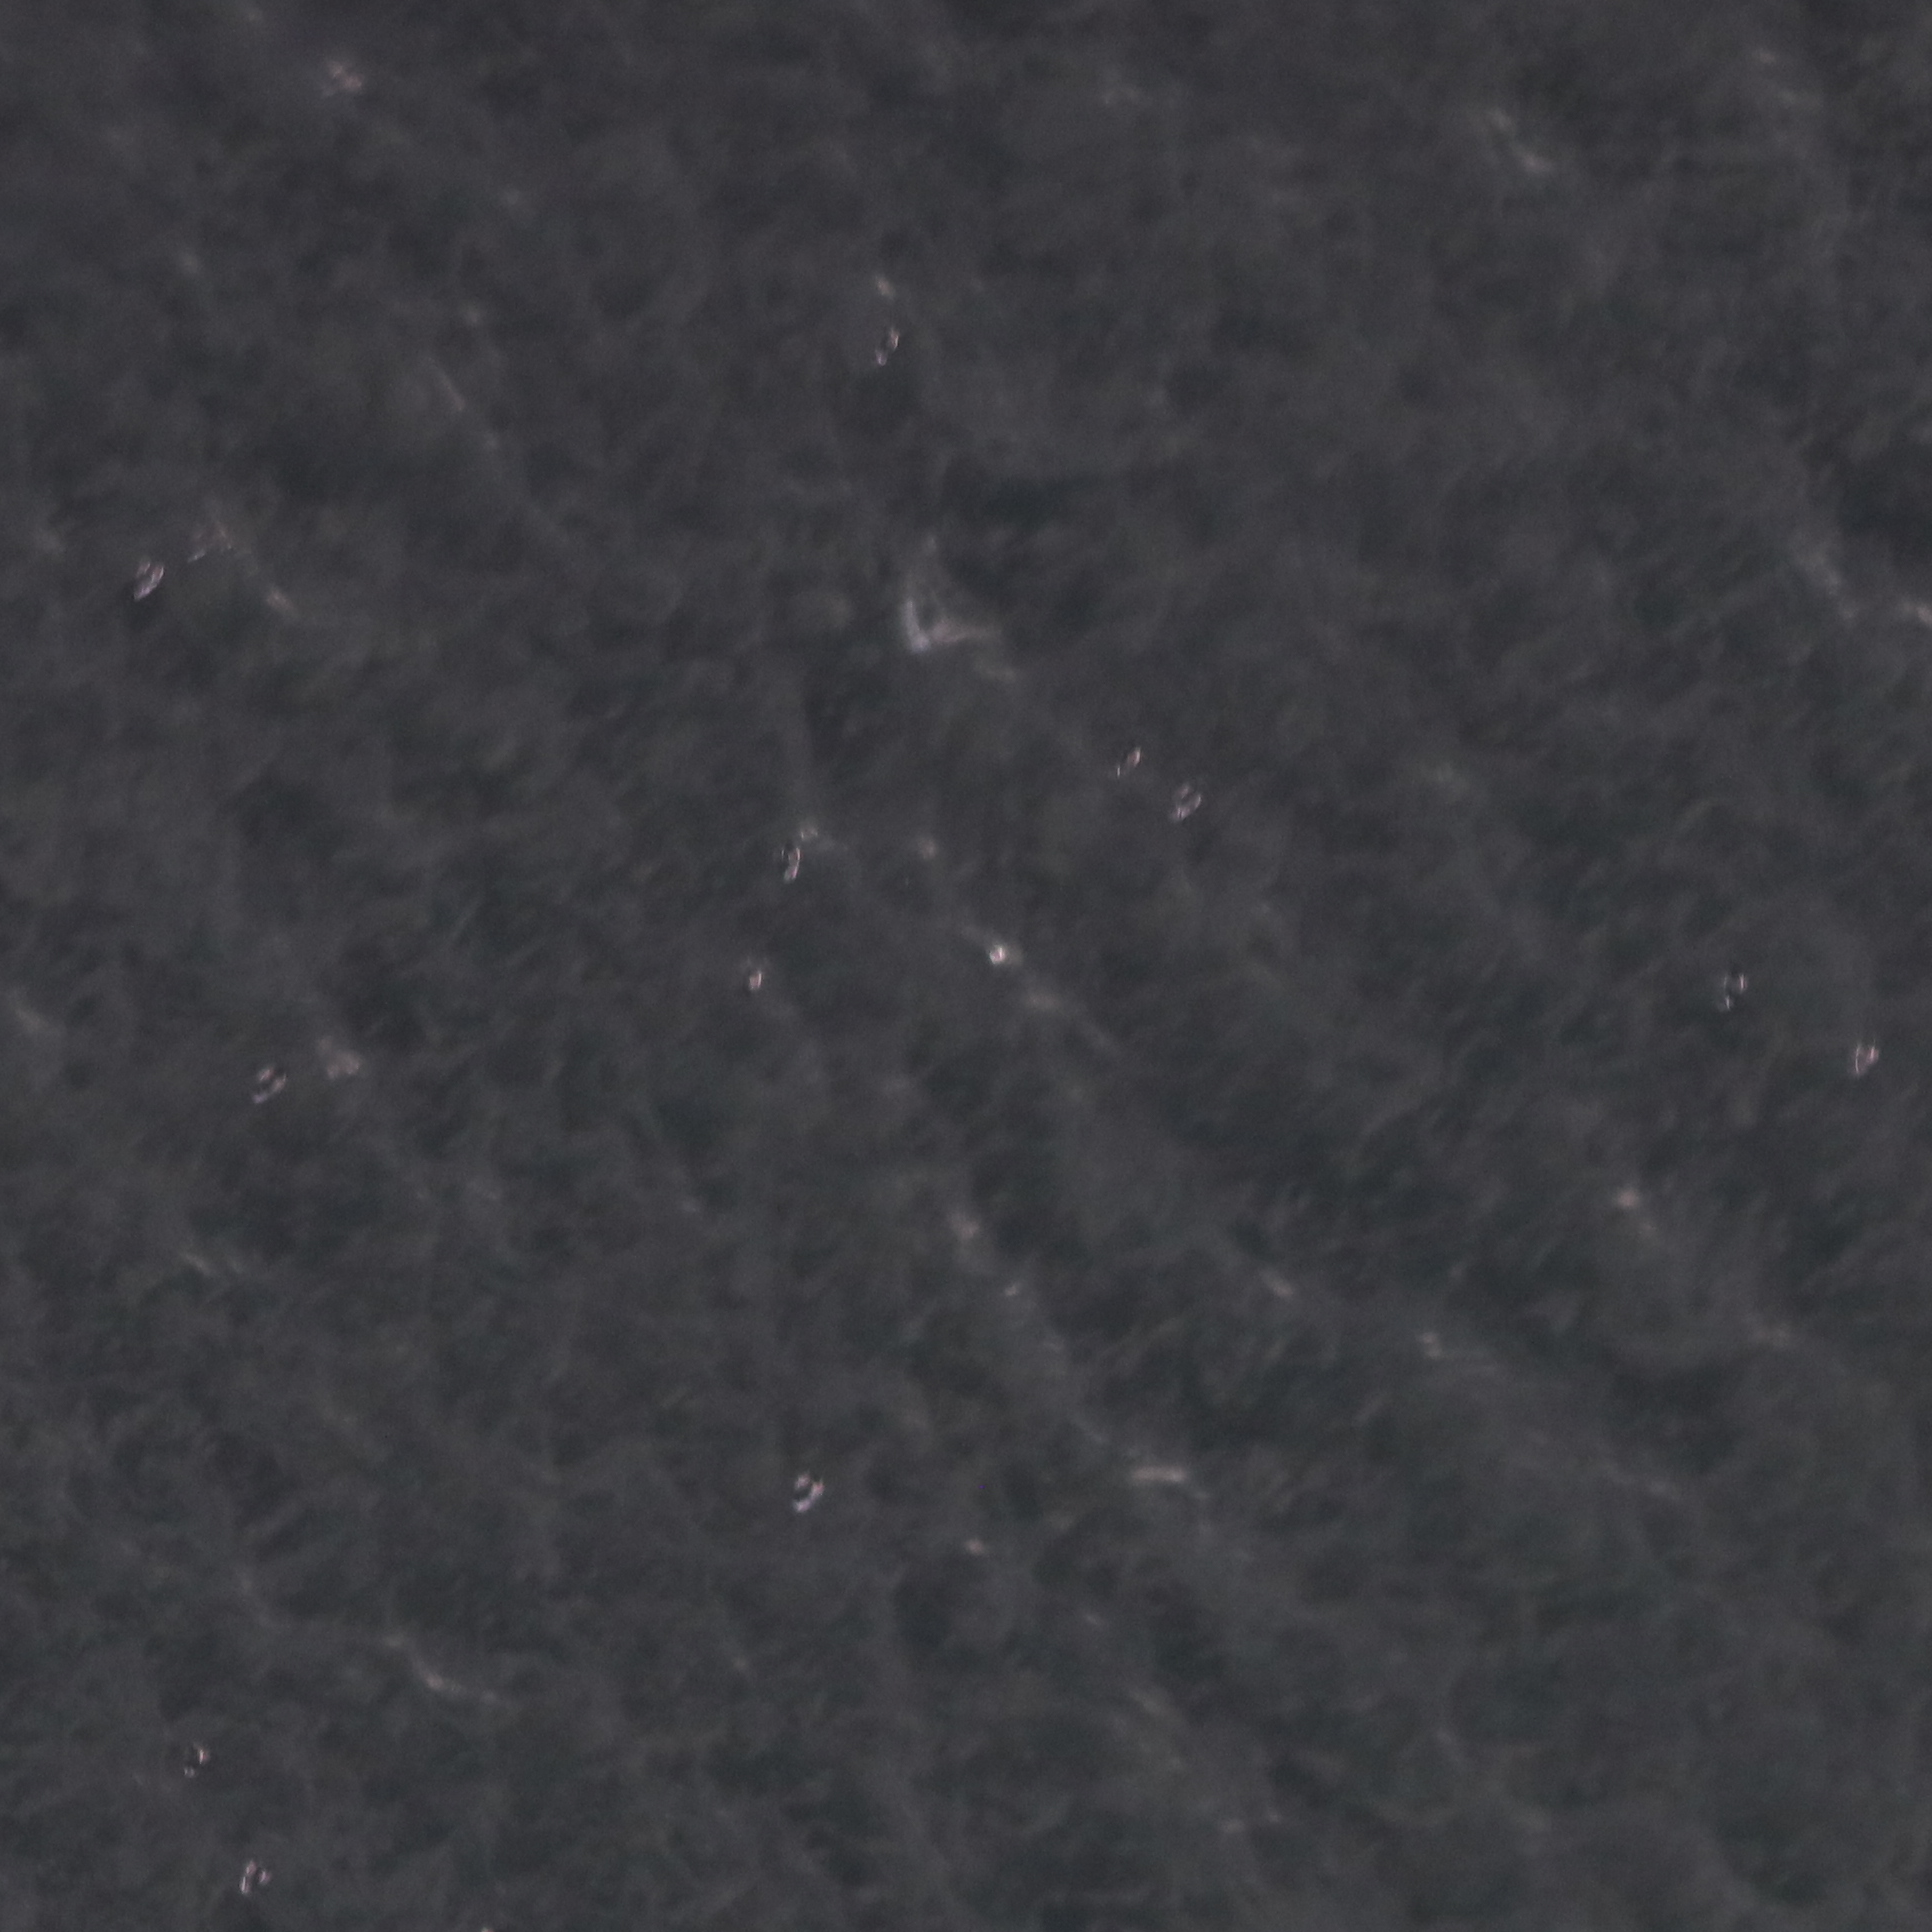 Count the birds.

14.